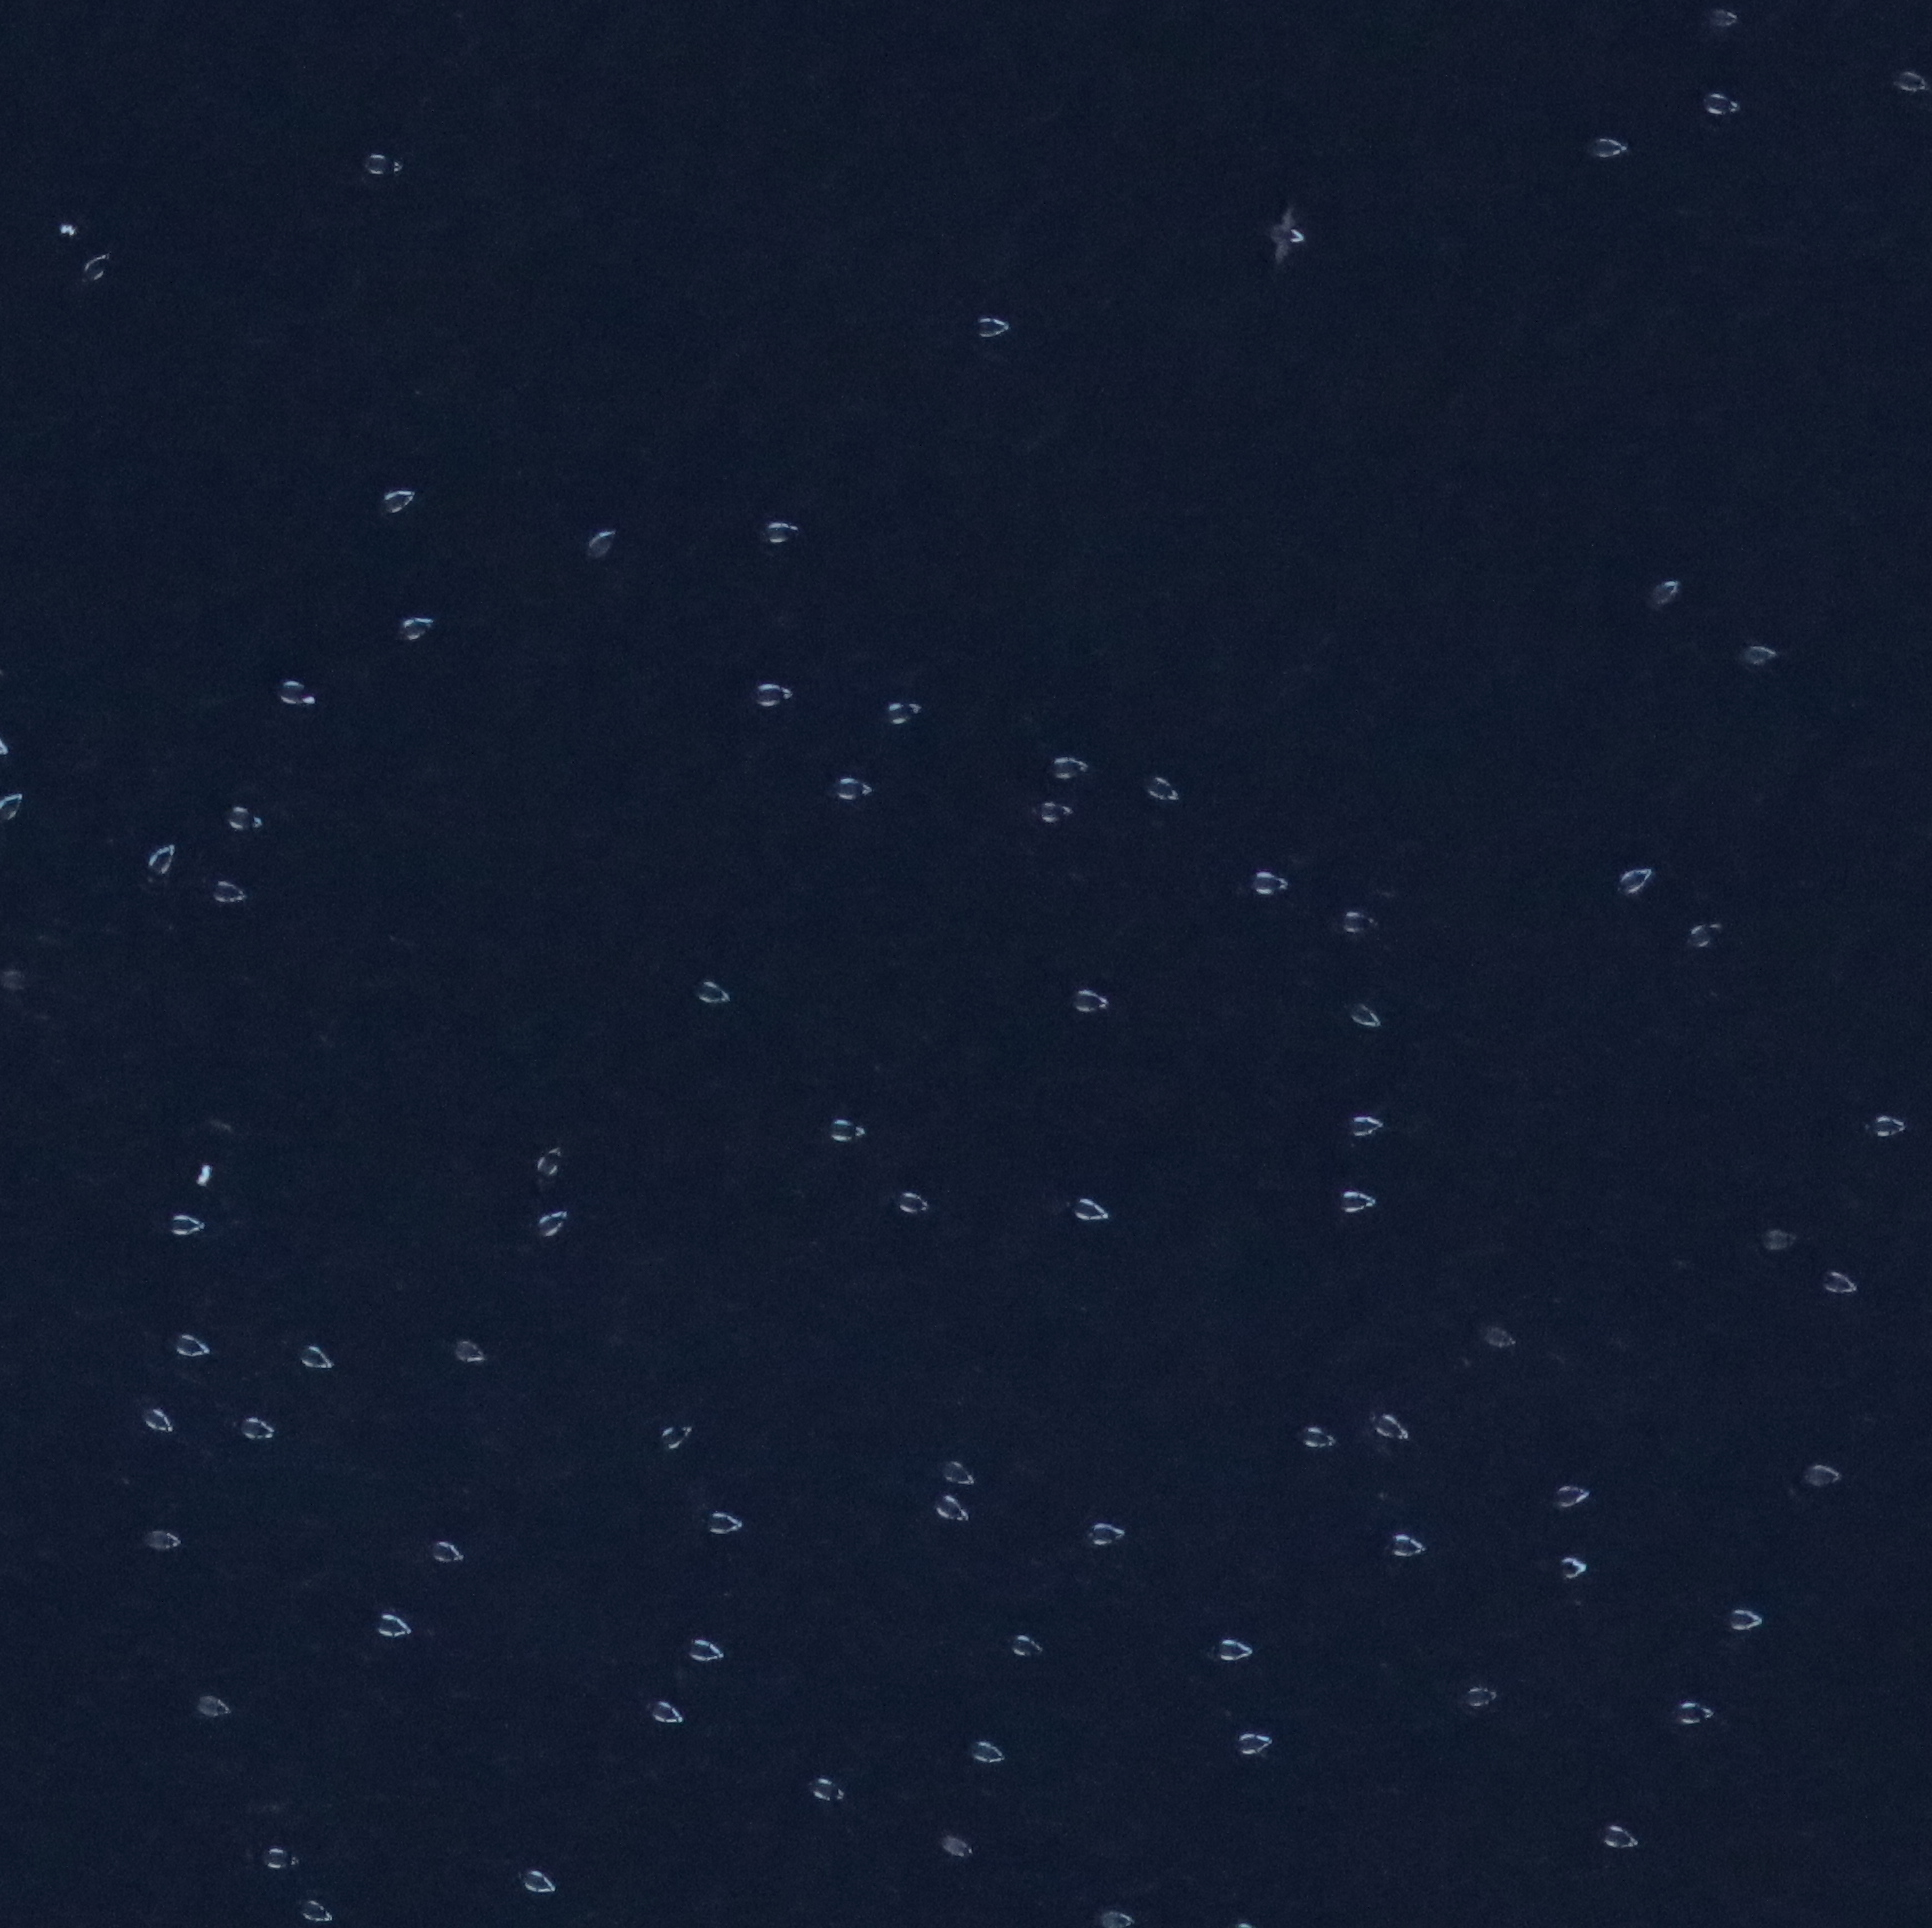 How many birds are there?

82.